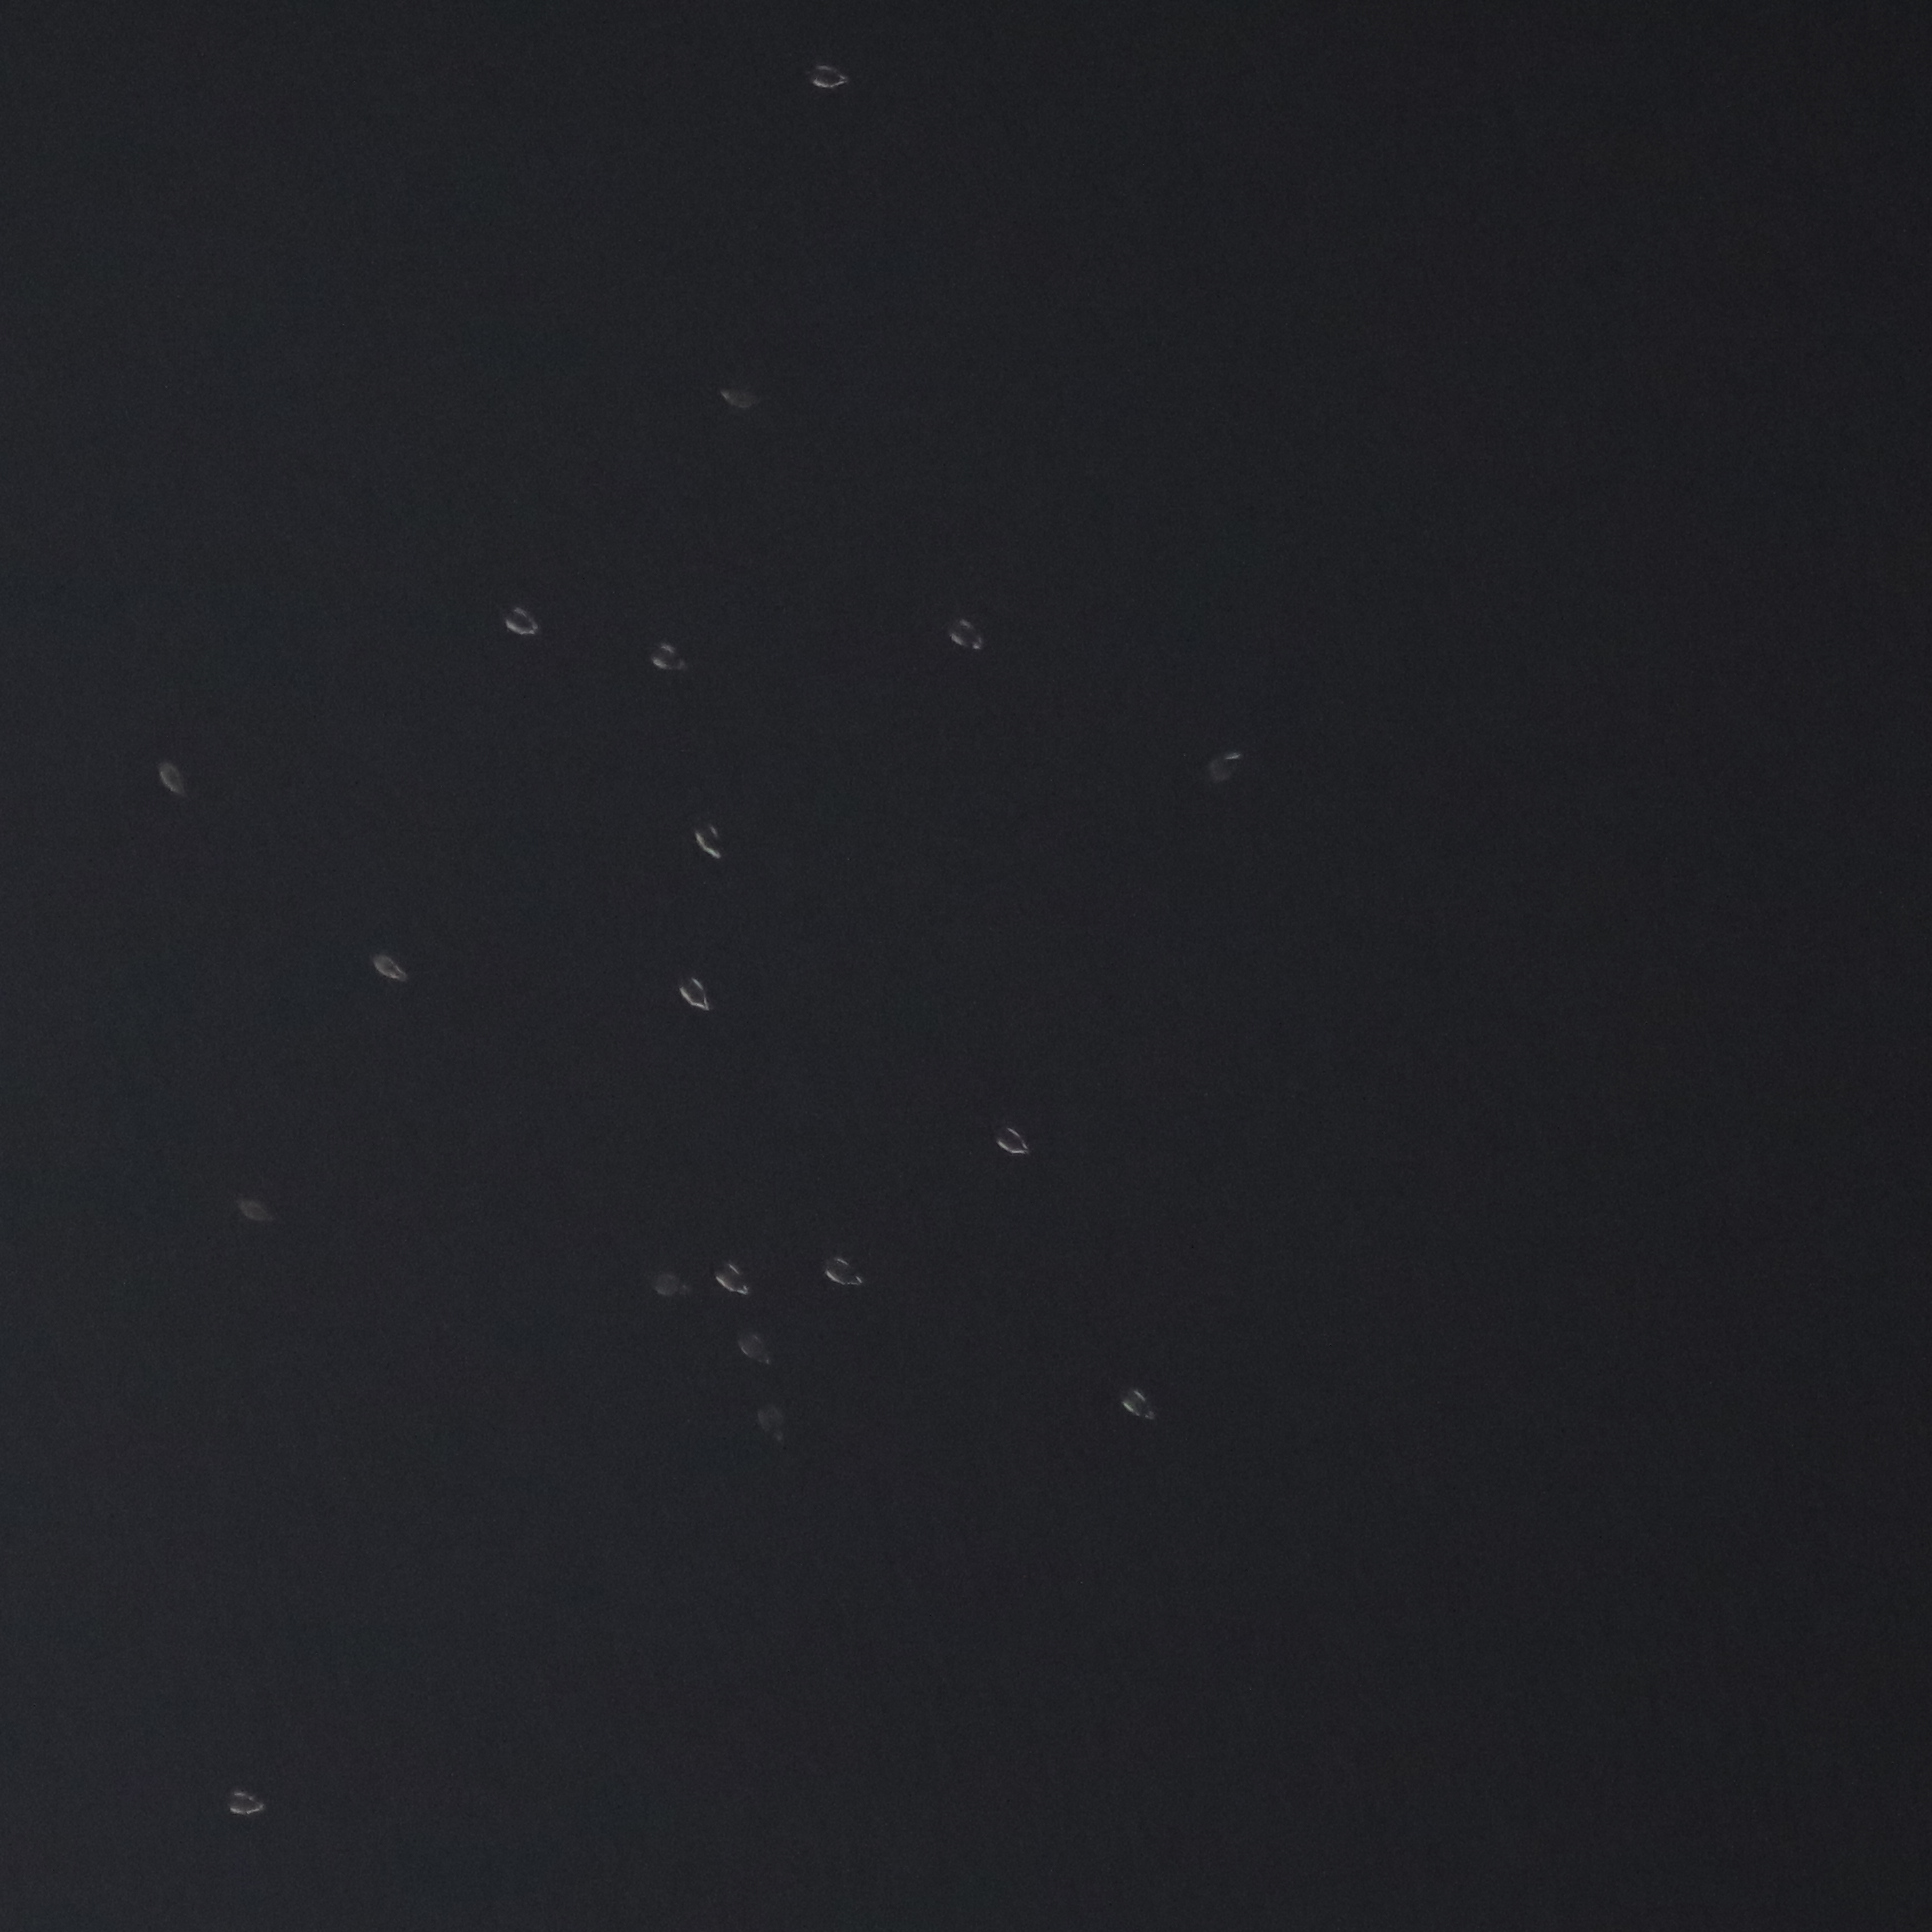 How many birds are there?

19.